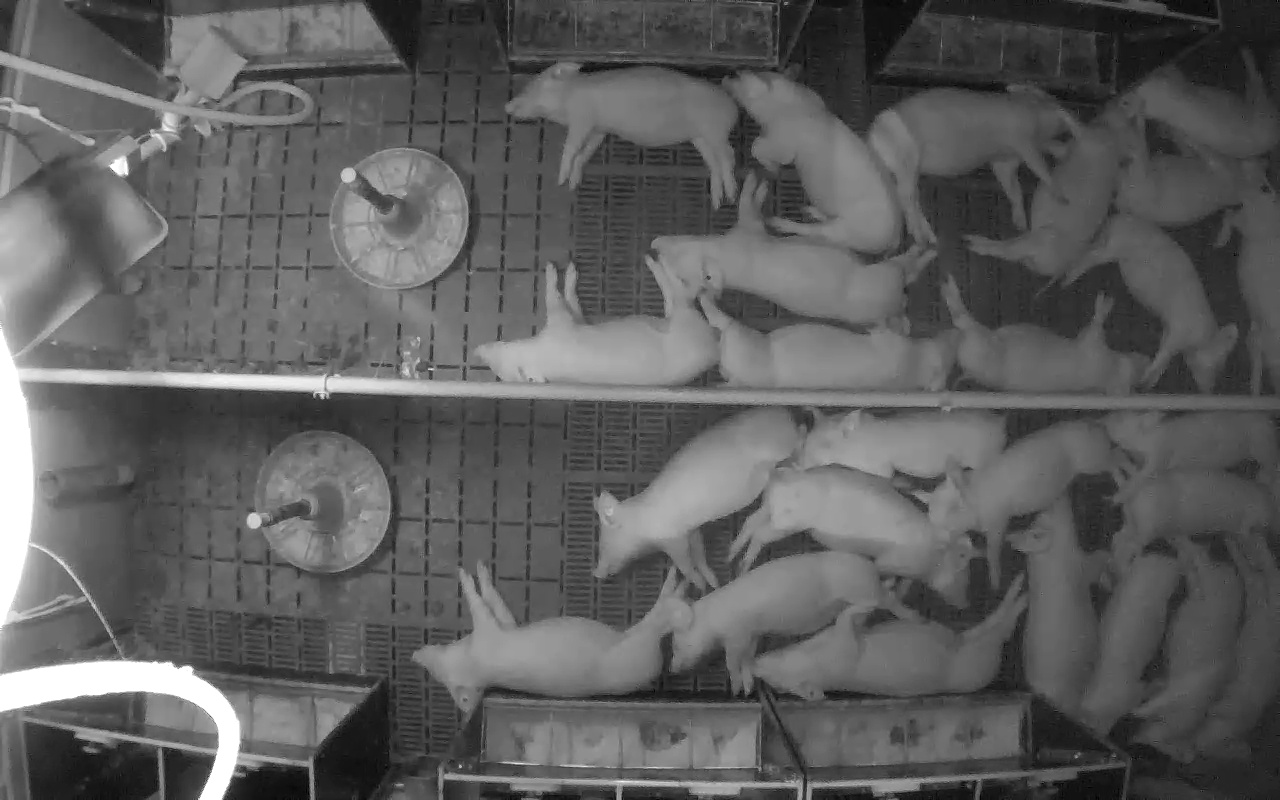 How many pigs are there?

25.